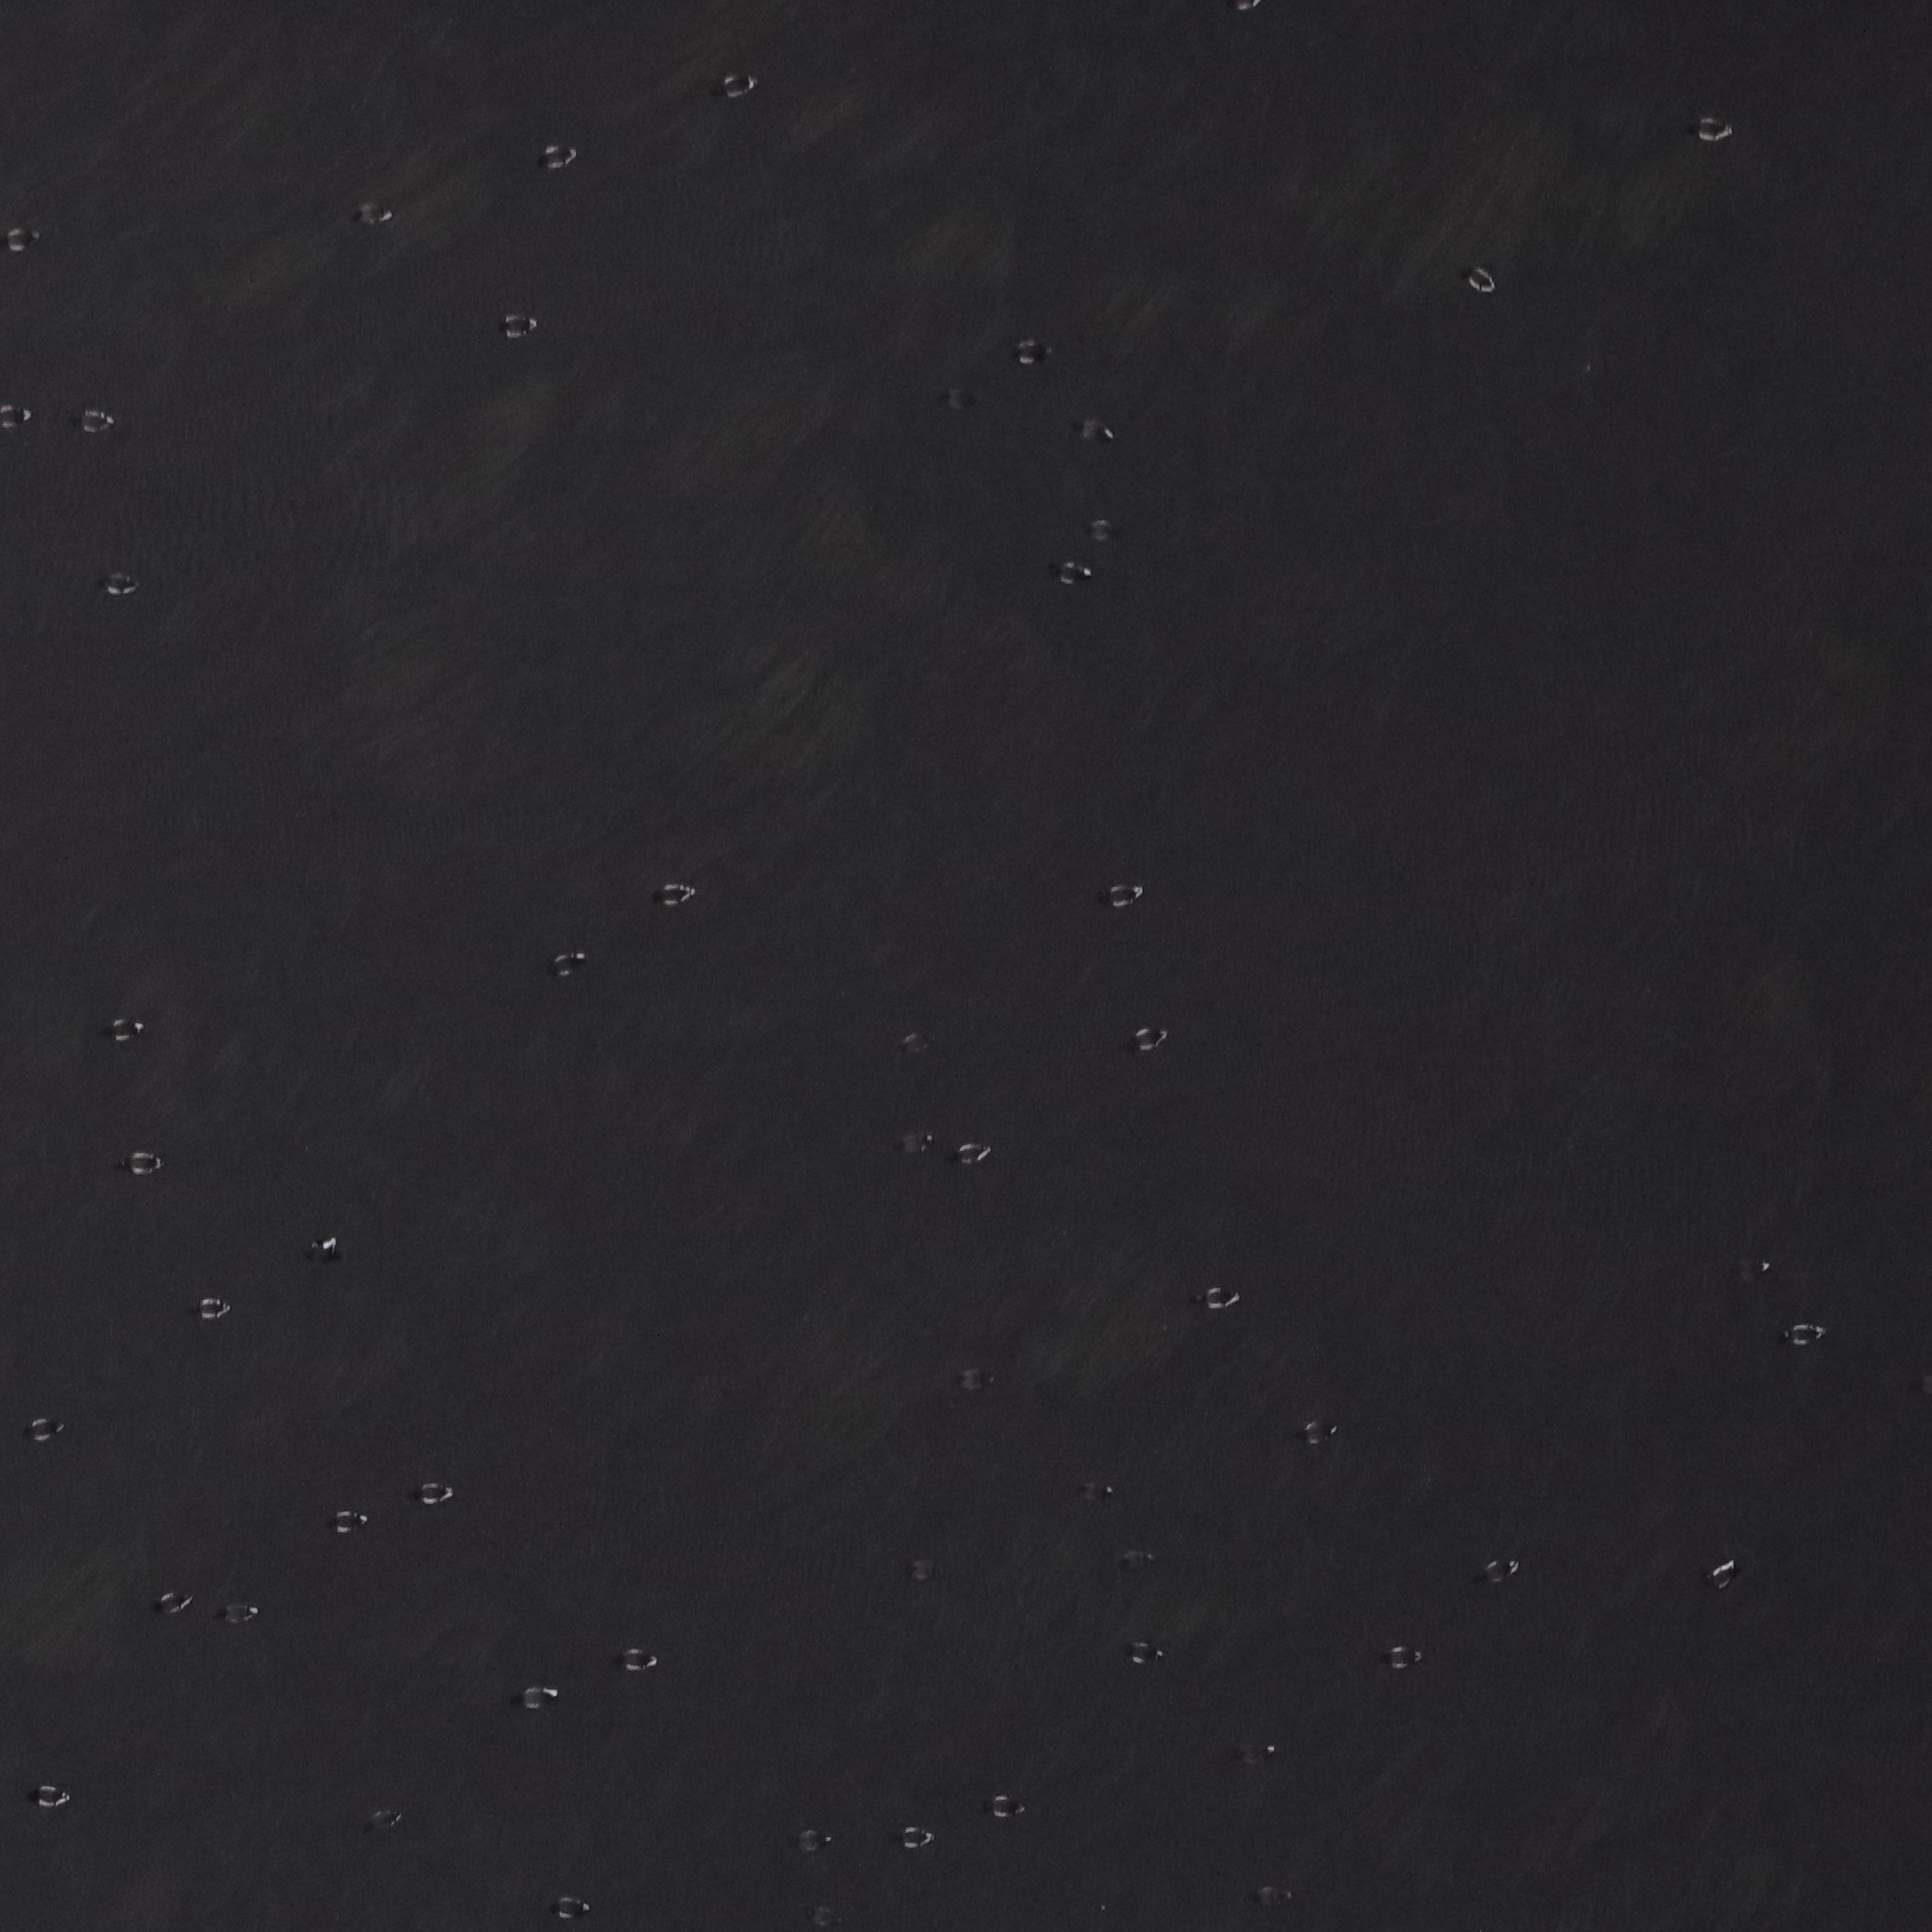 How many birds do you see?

55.